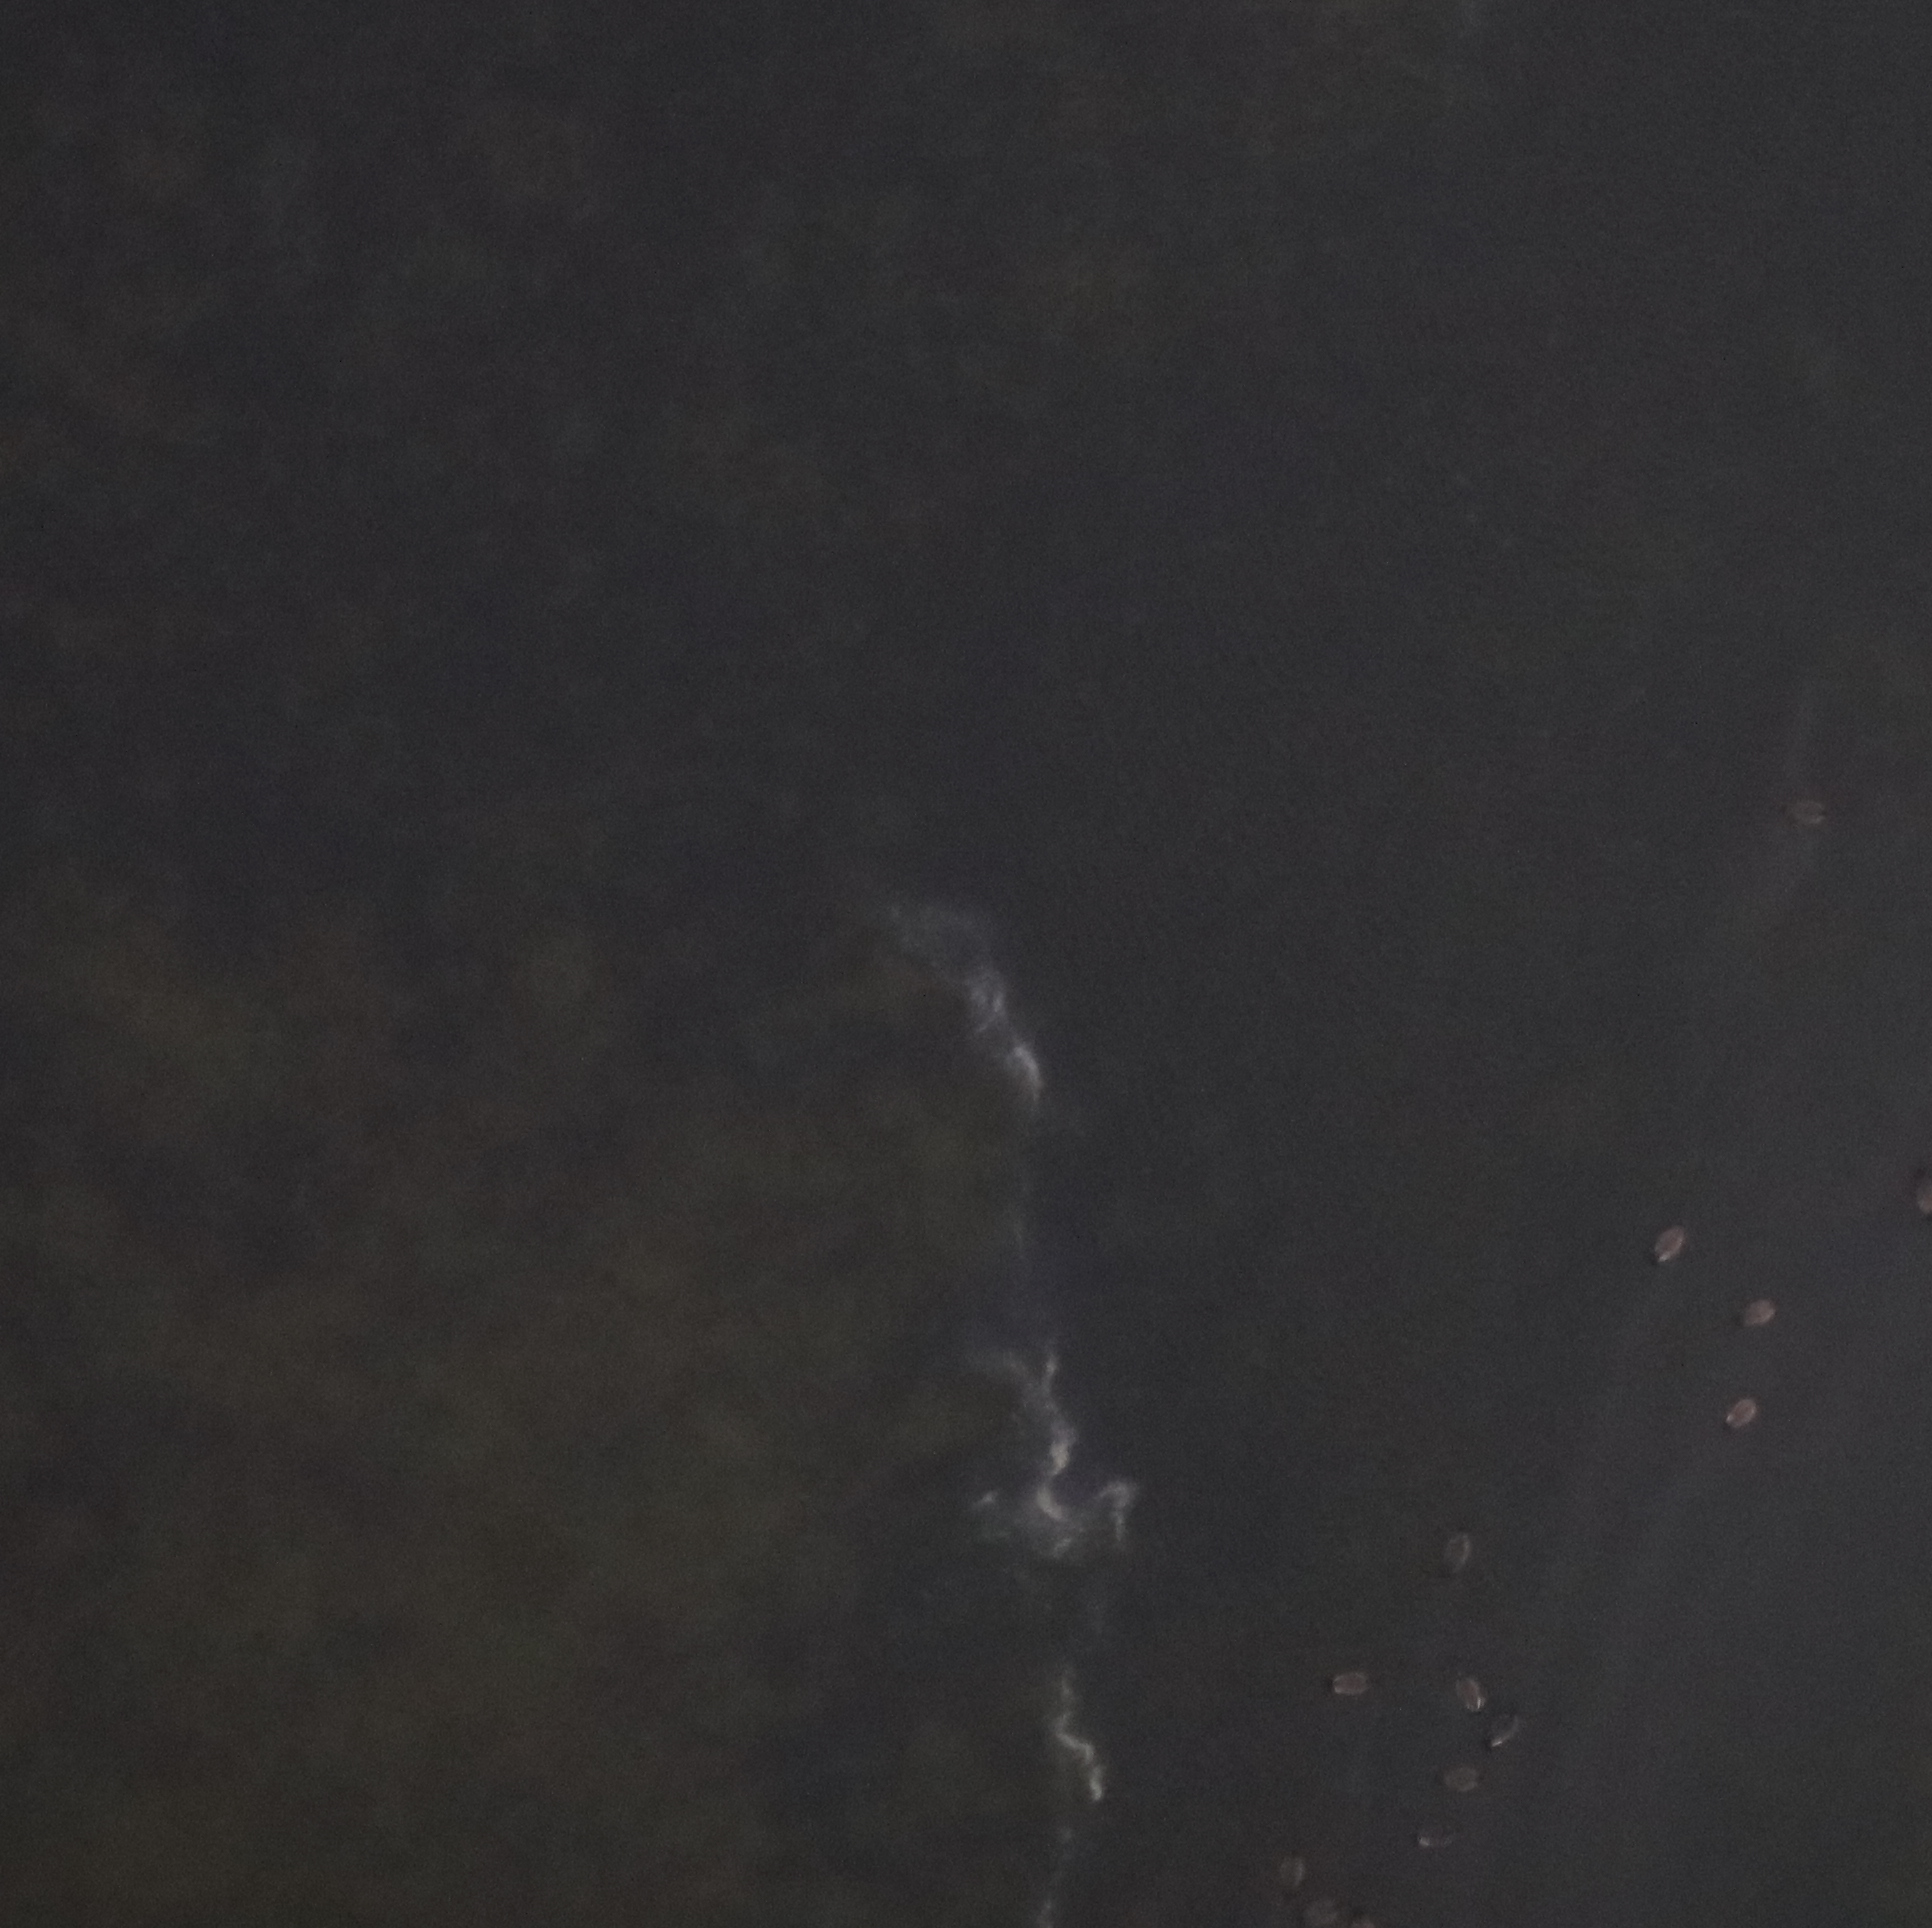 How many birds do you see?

14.